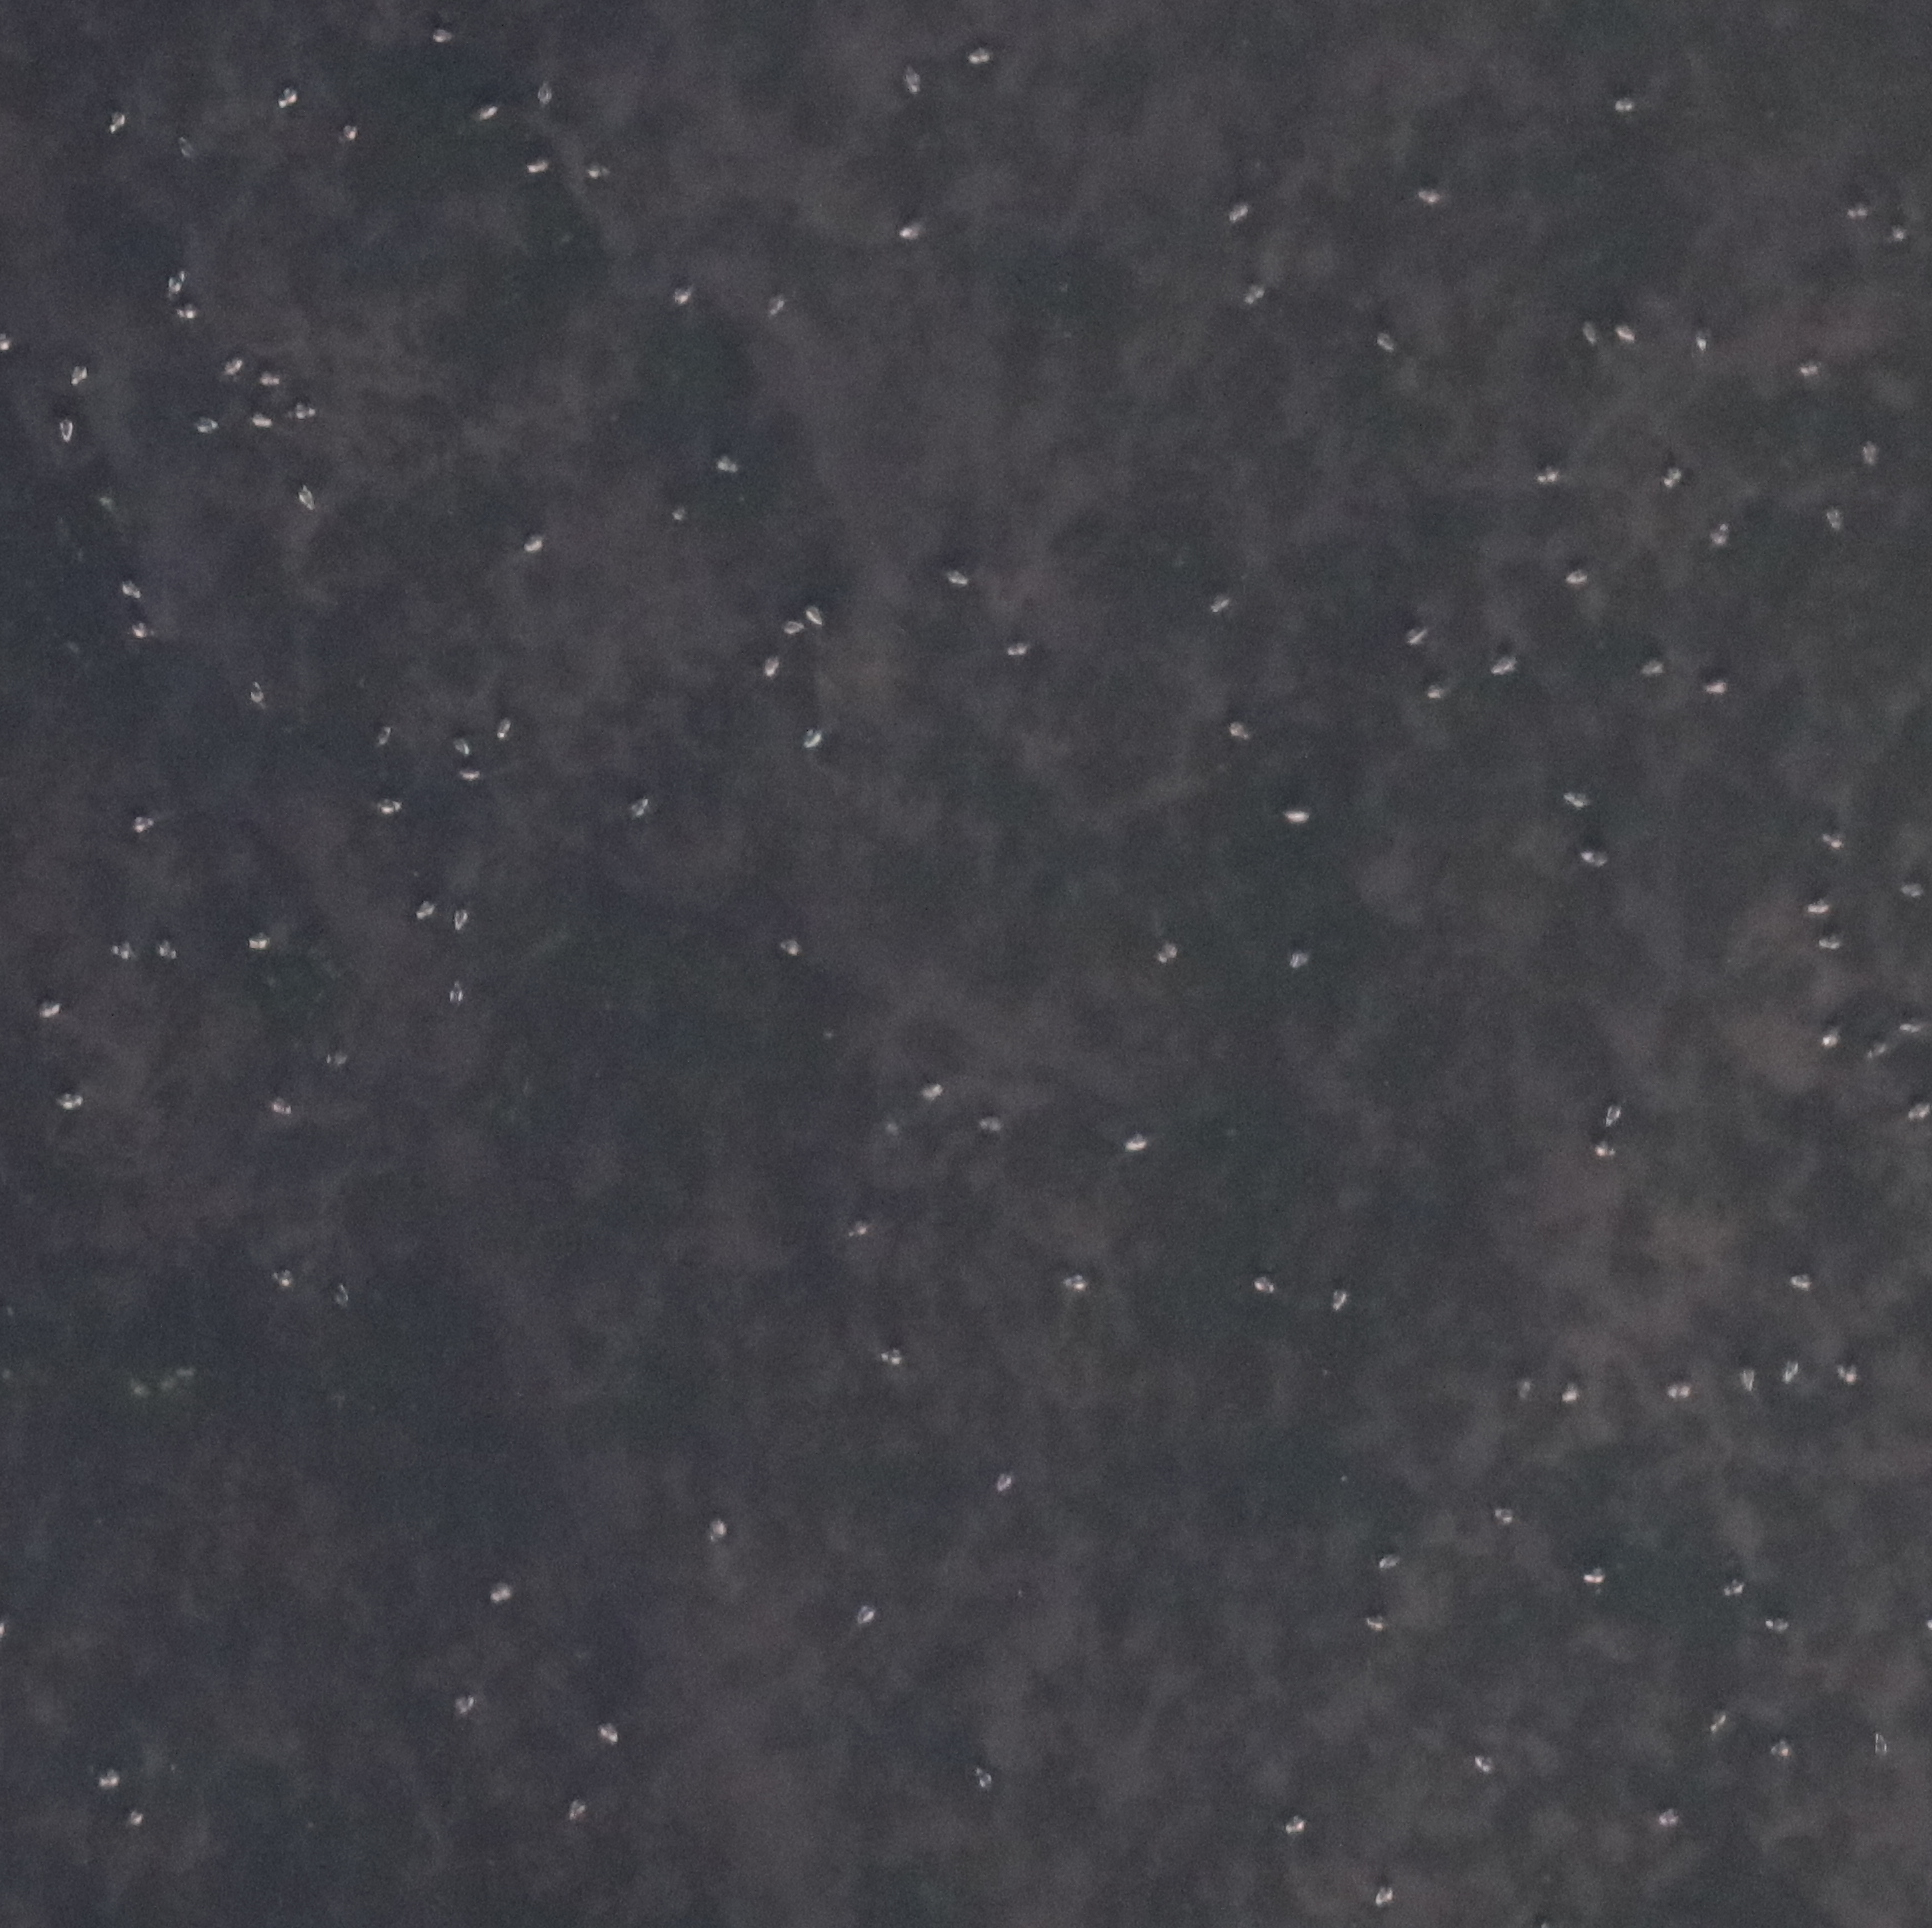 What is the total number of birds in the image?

133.